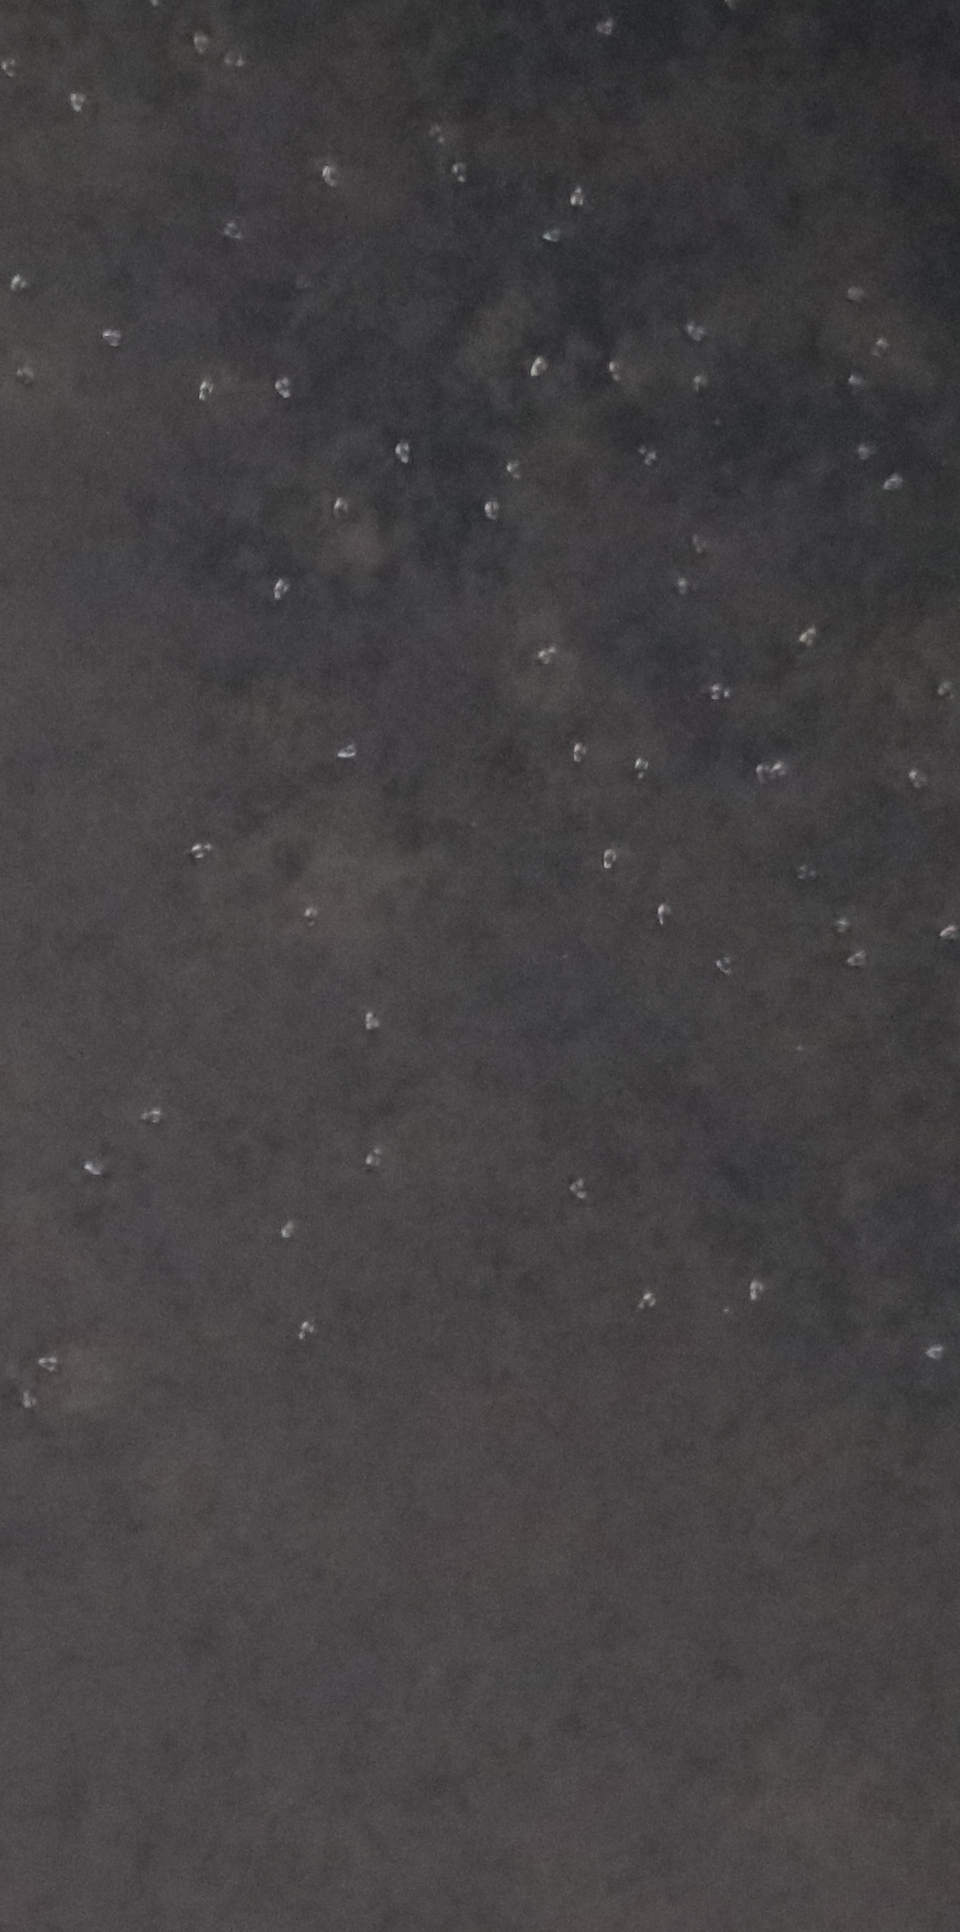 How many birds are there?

64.